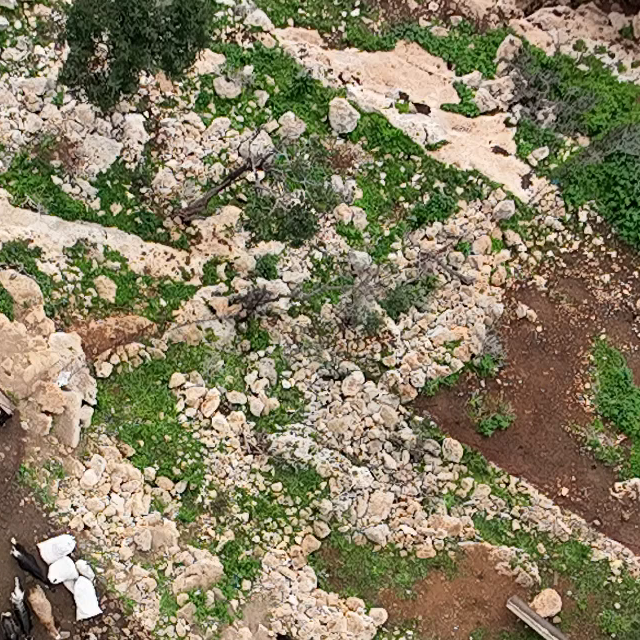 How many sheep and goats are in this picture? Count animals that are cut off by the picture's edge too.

6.